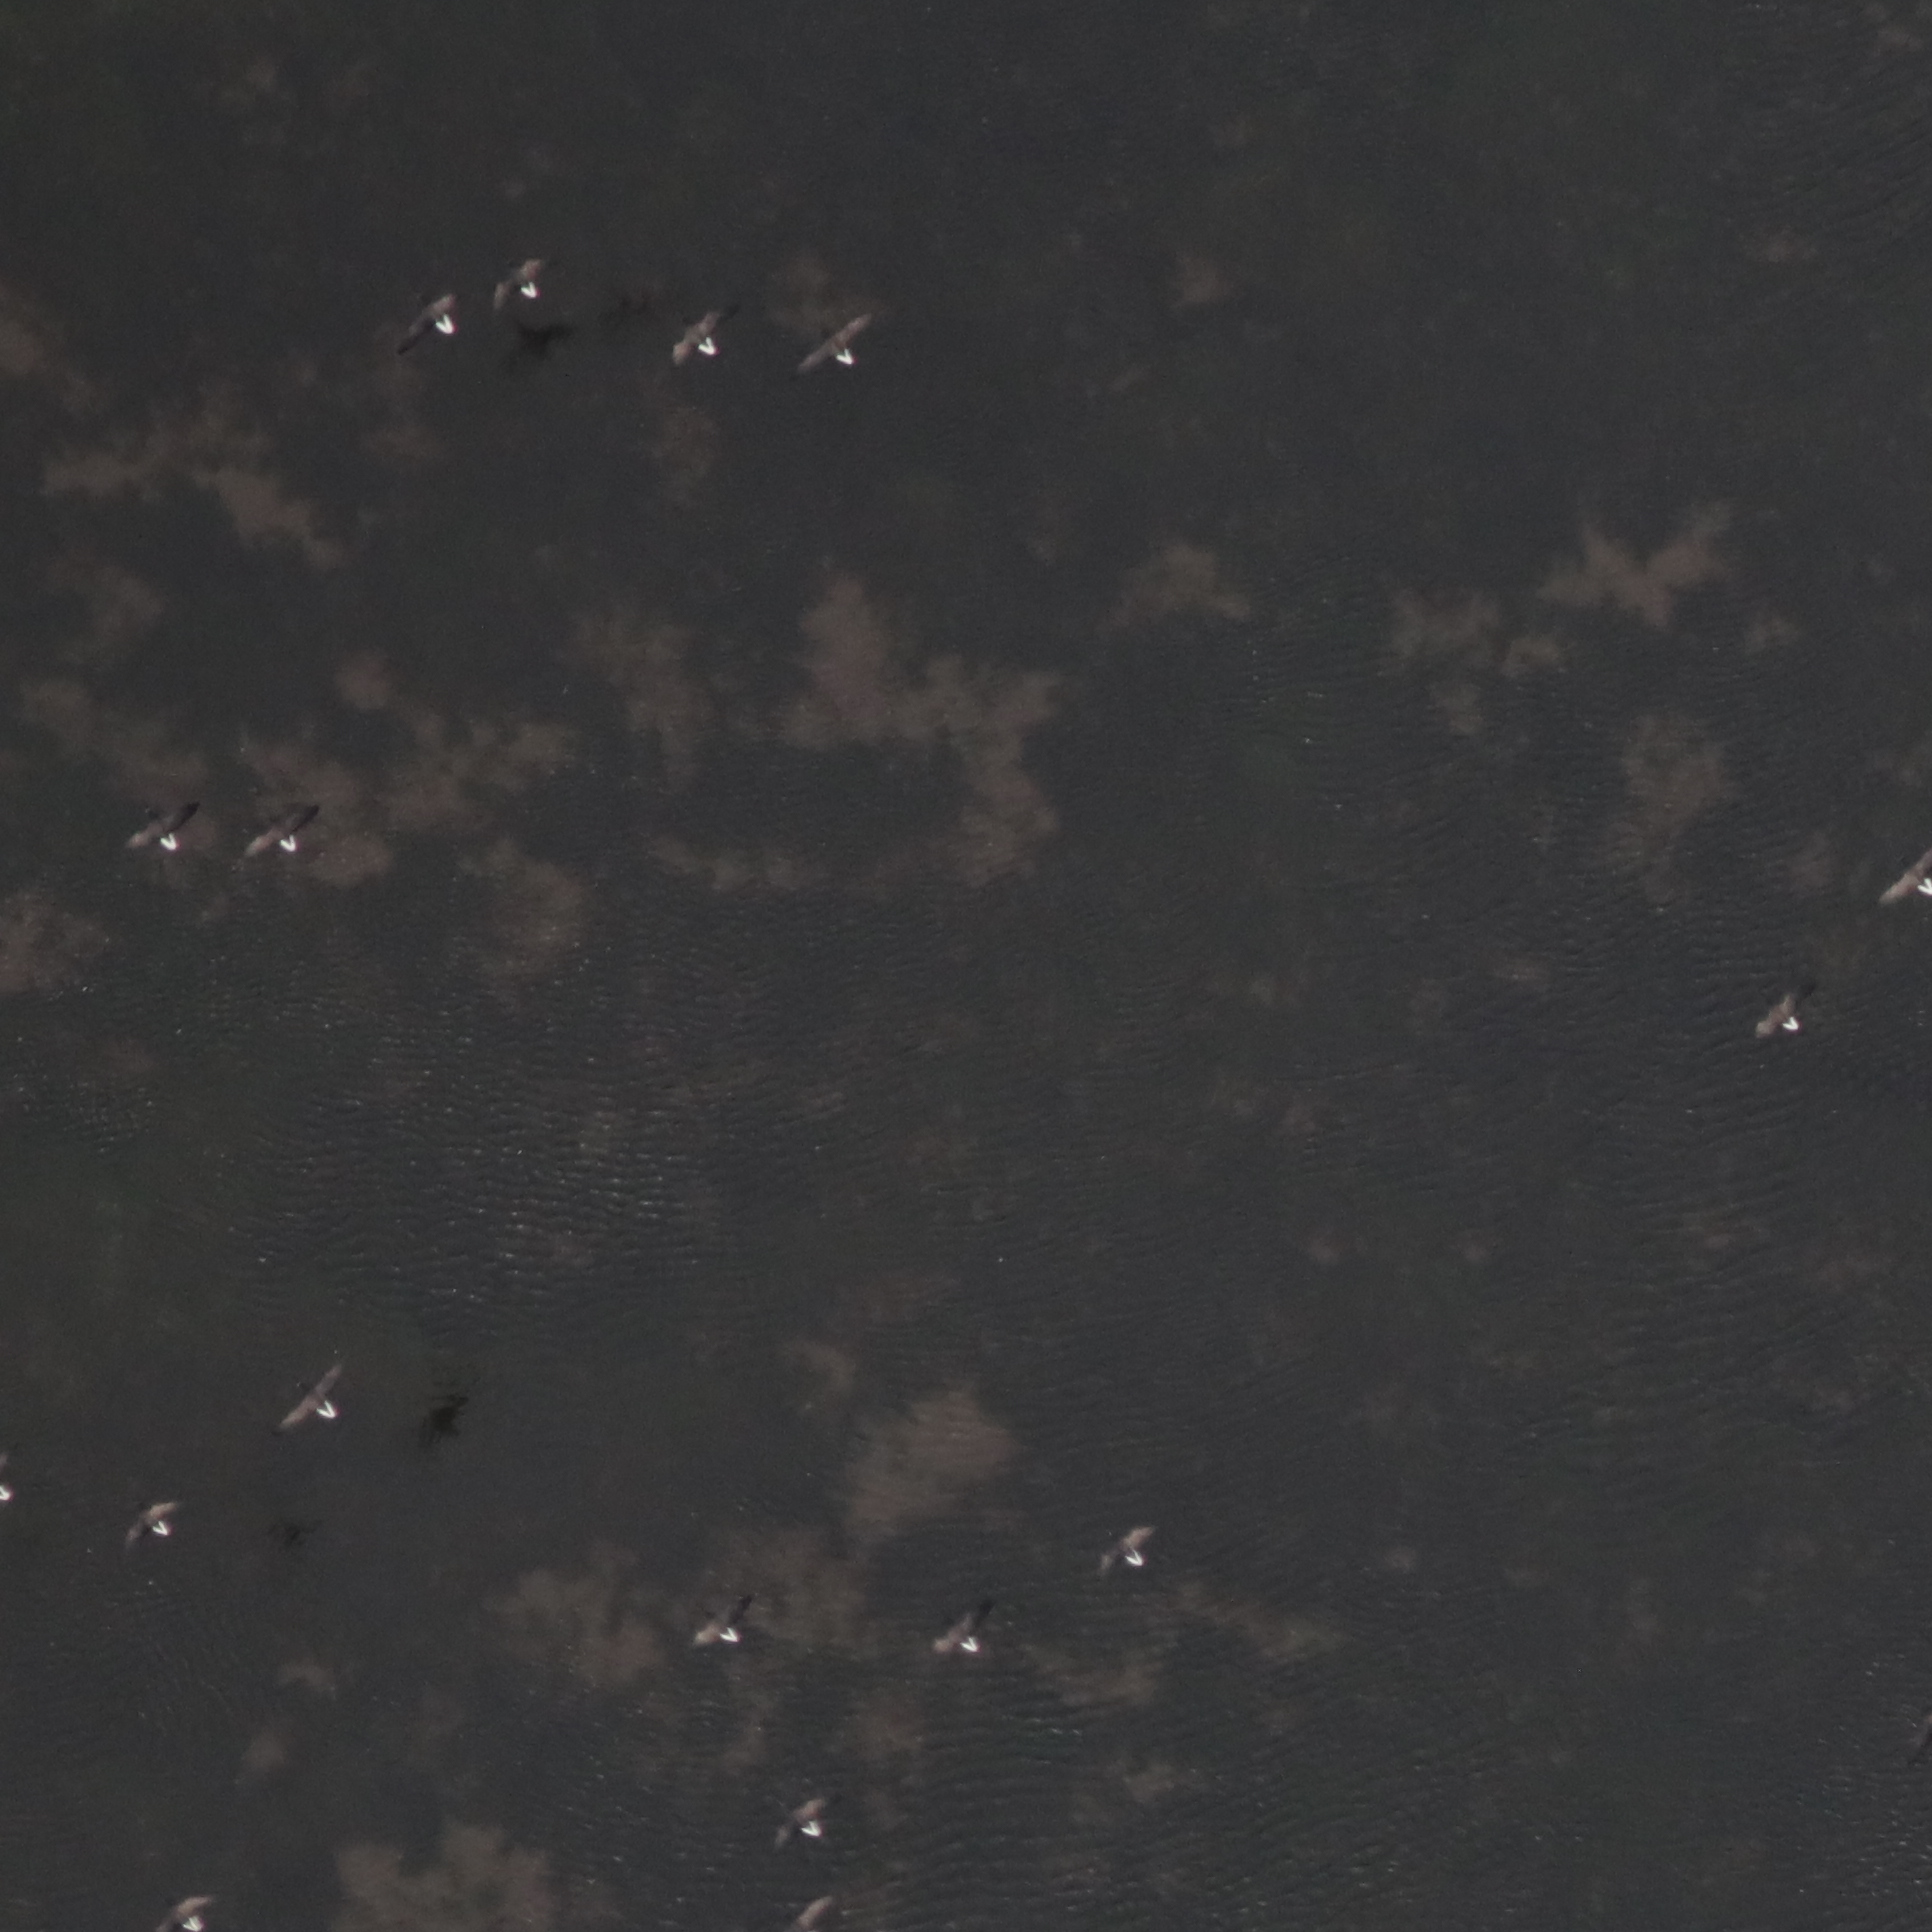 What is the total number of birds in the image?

16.